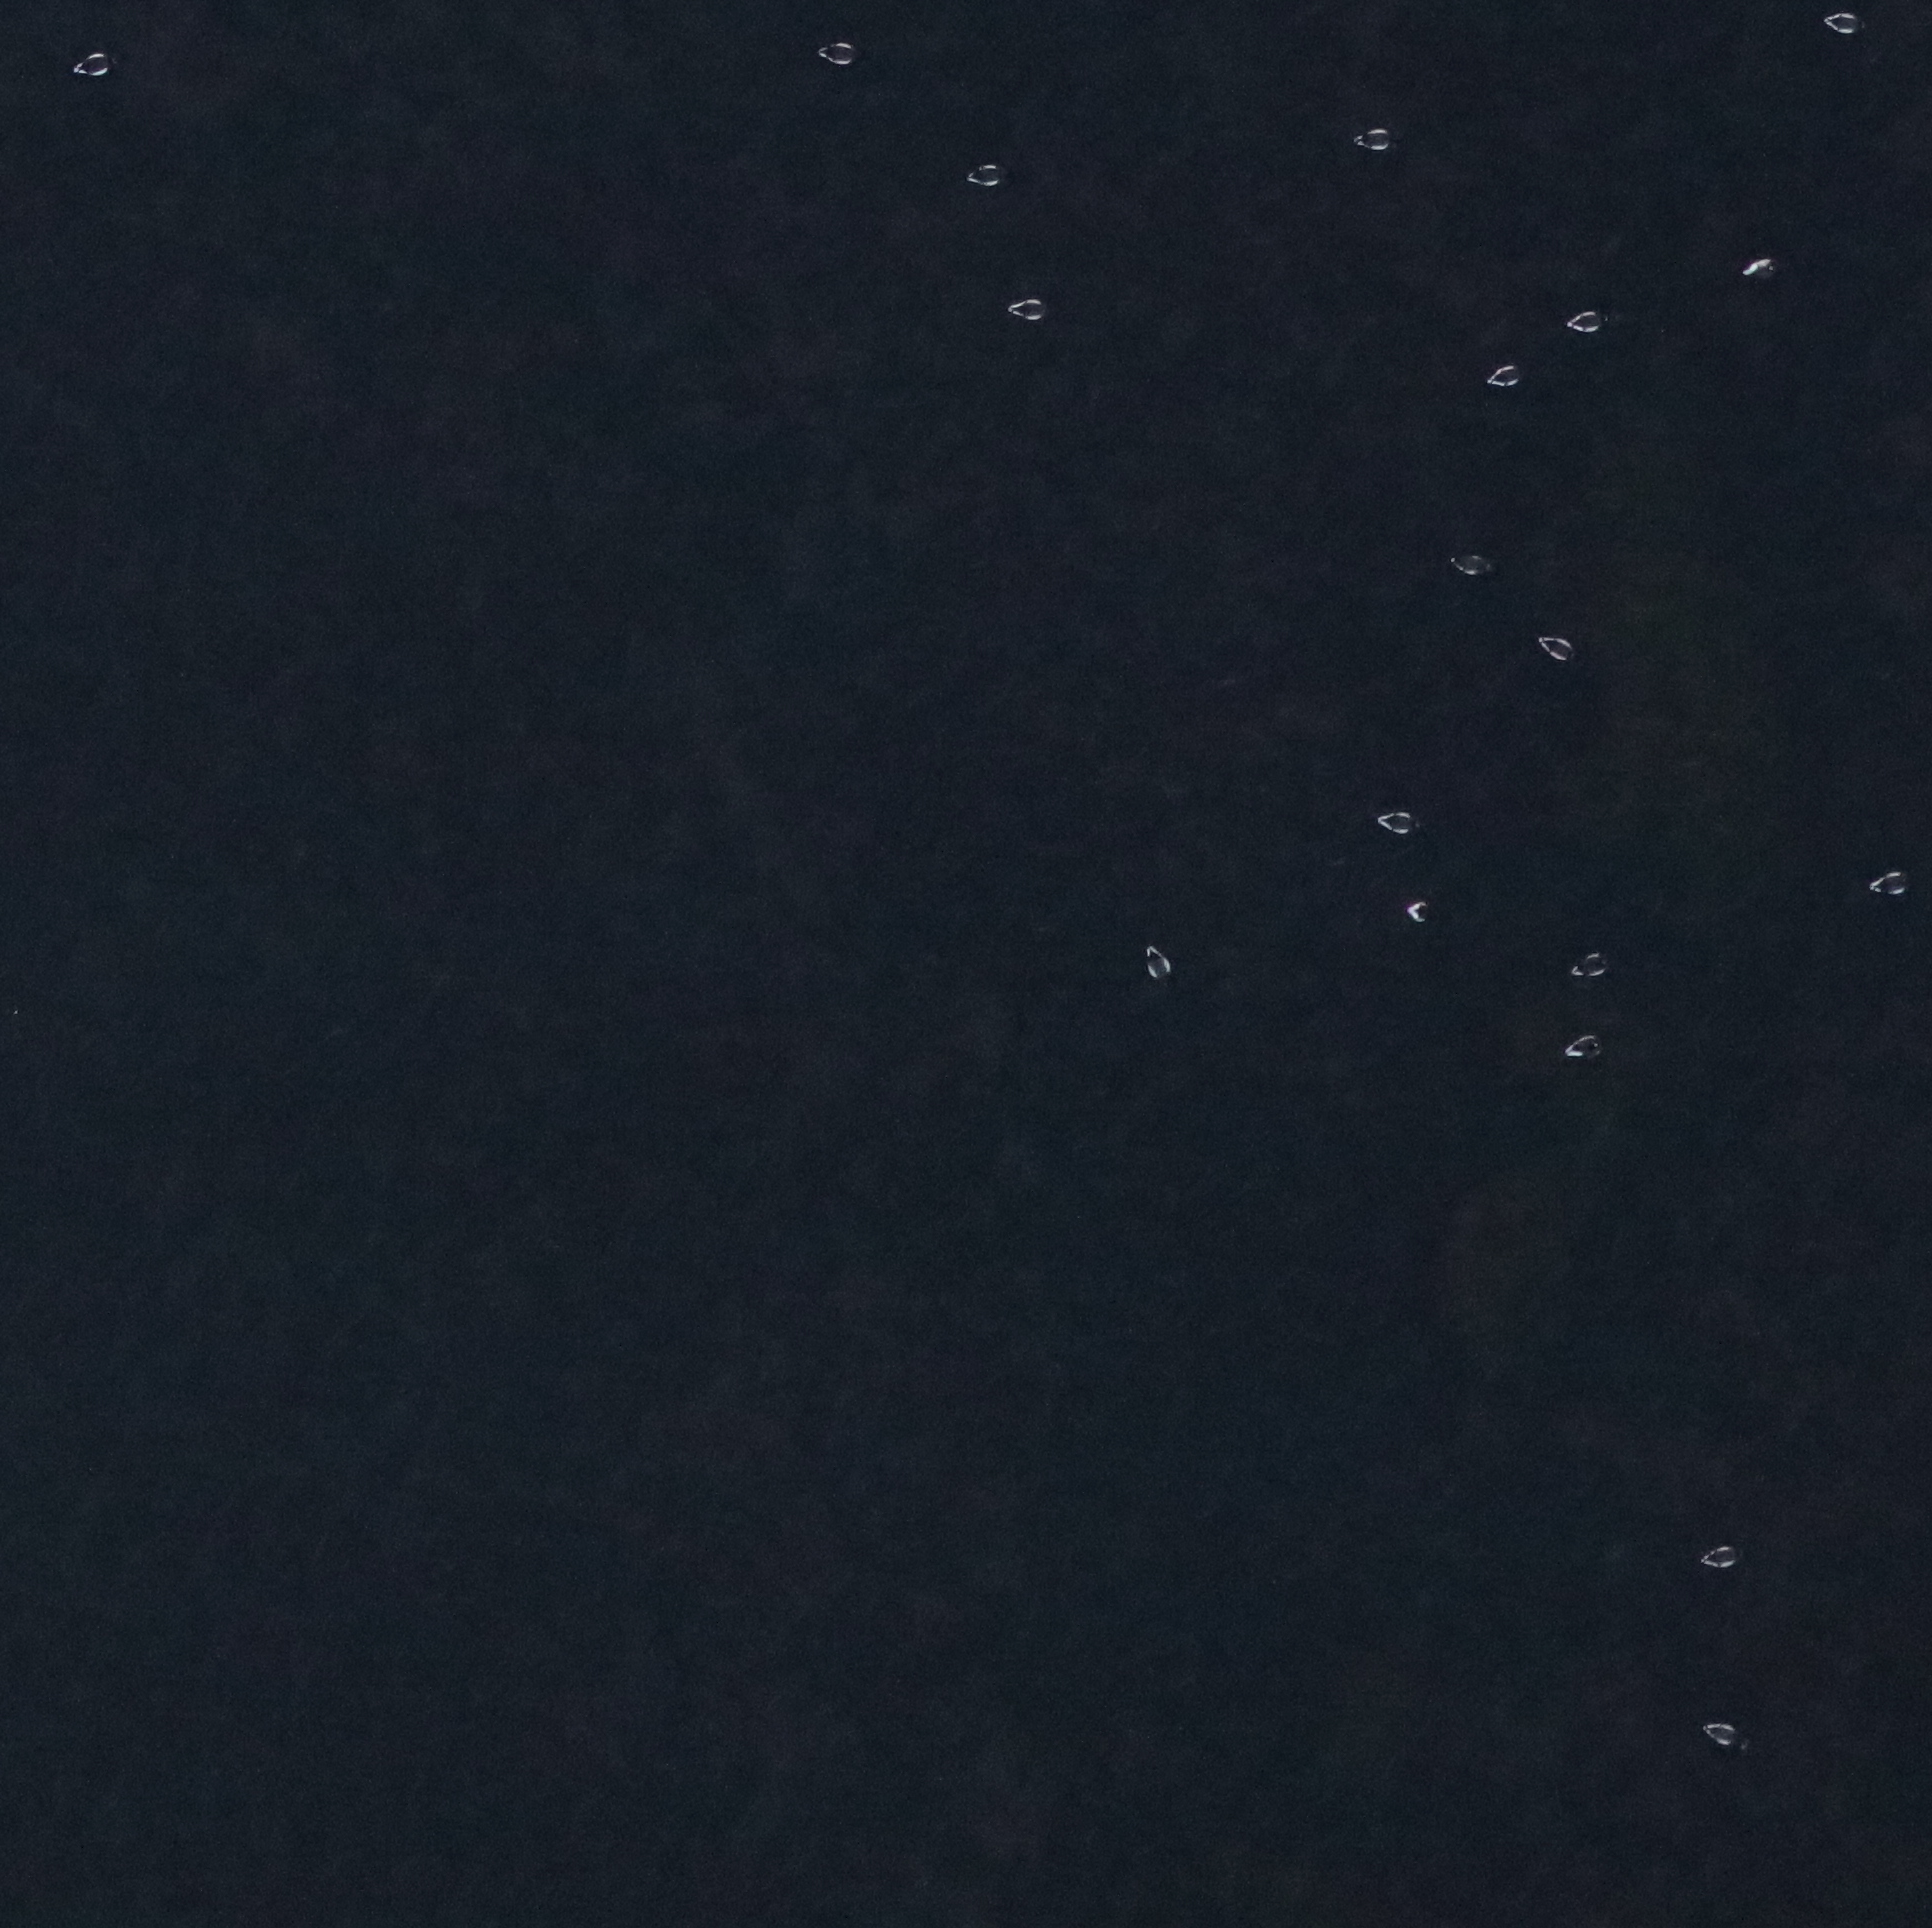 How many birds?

19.